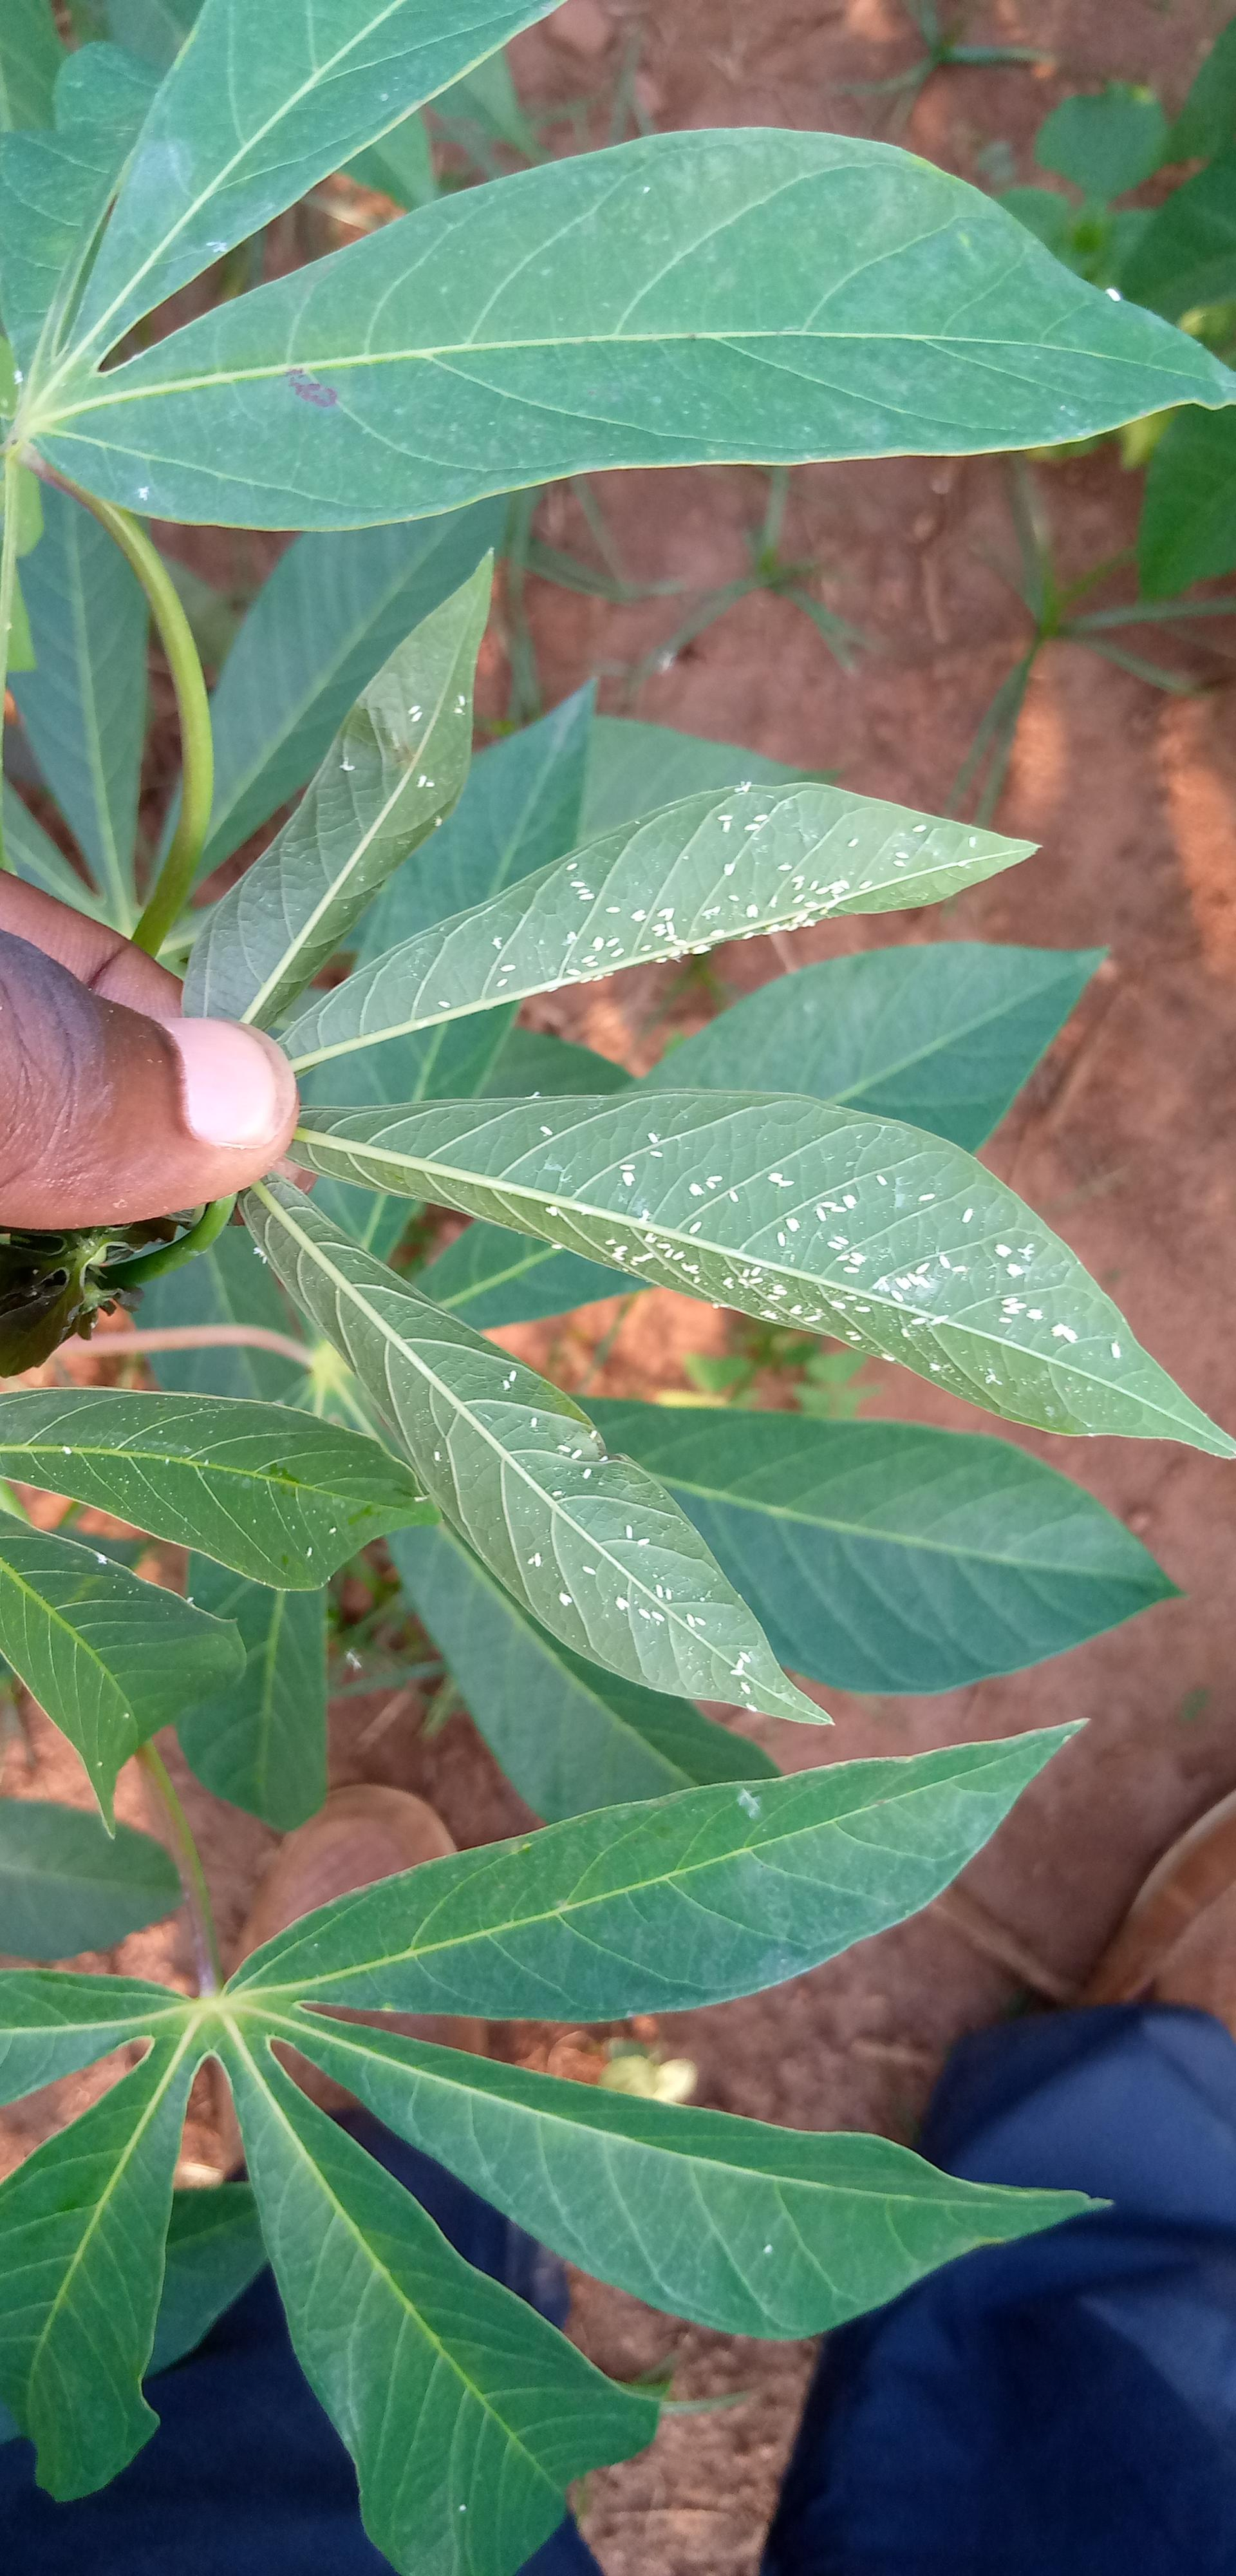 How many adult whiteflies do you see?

222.